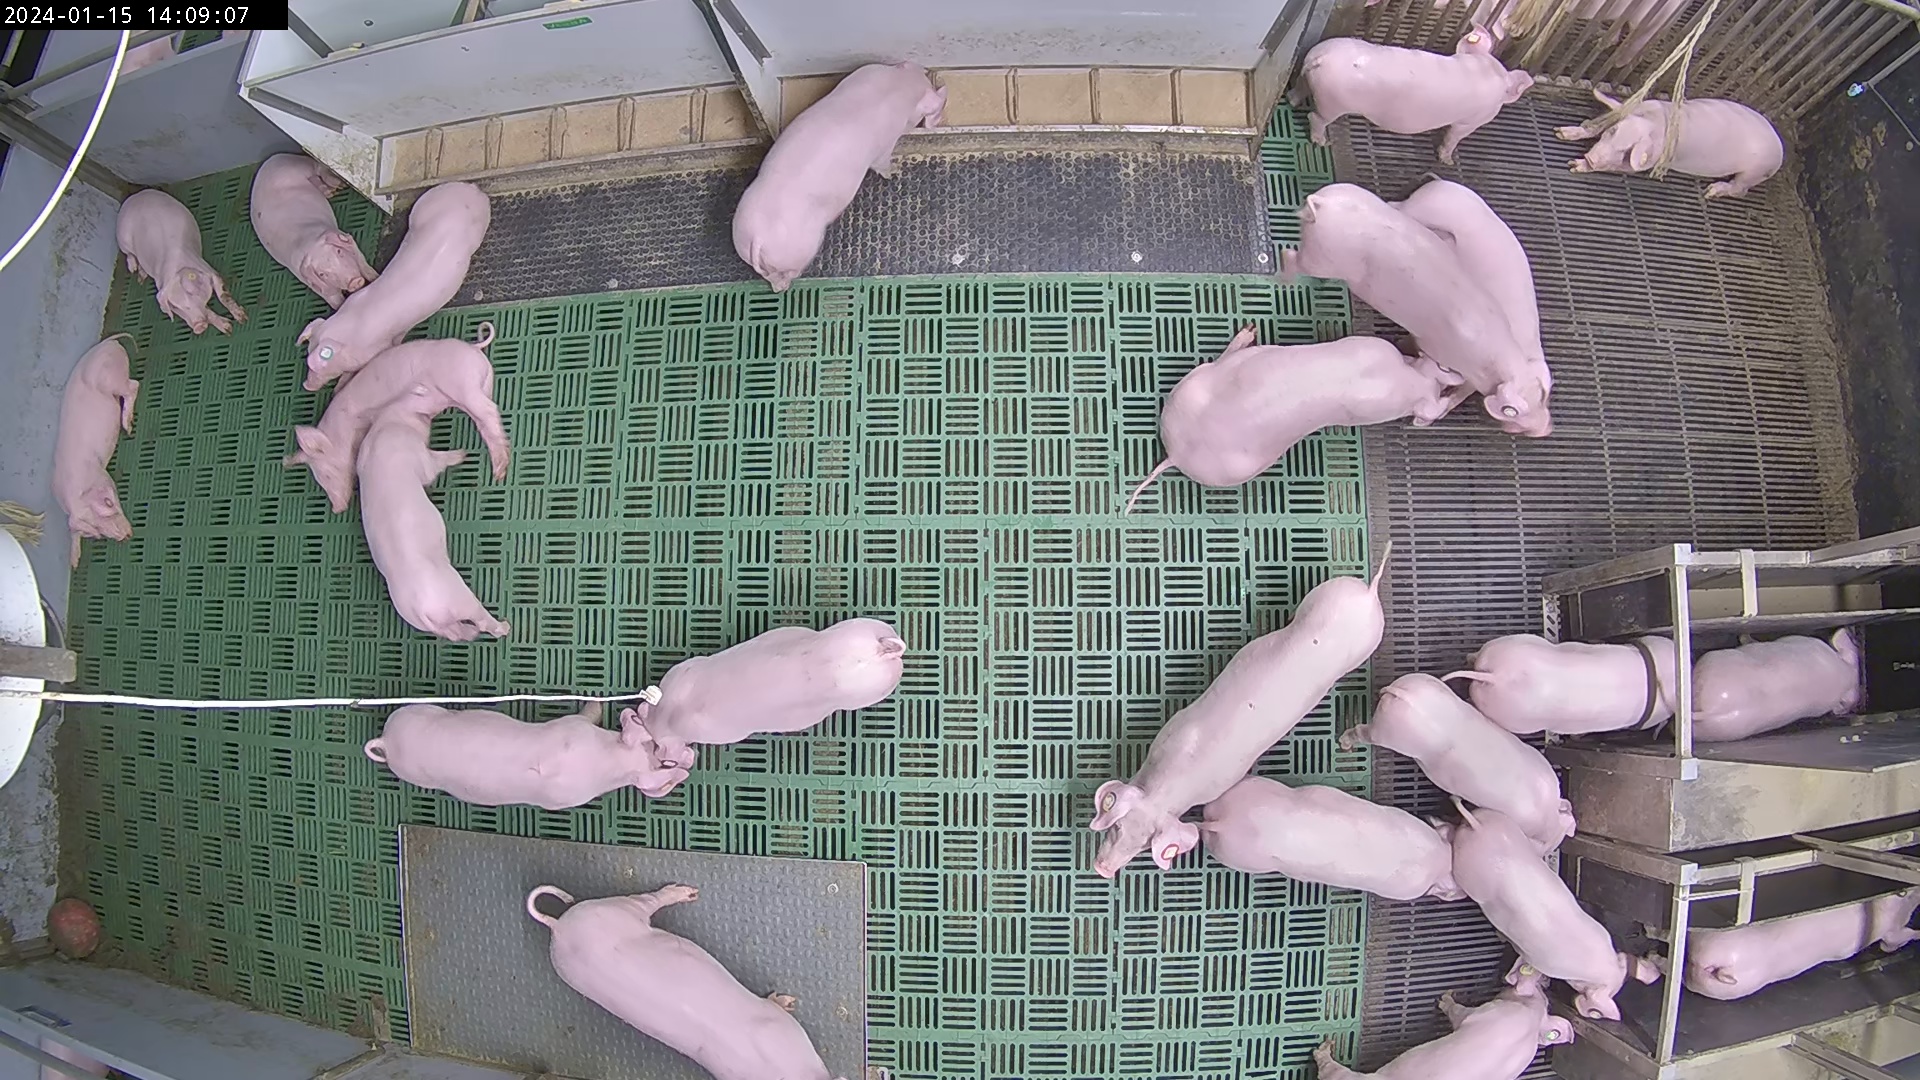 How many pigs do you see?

25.